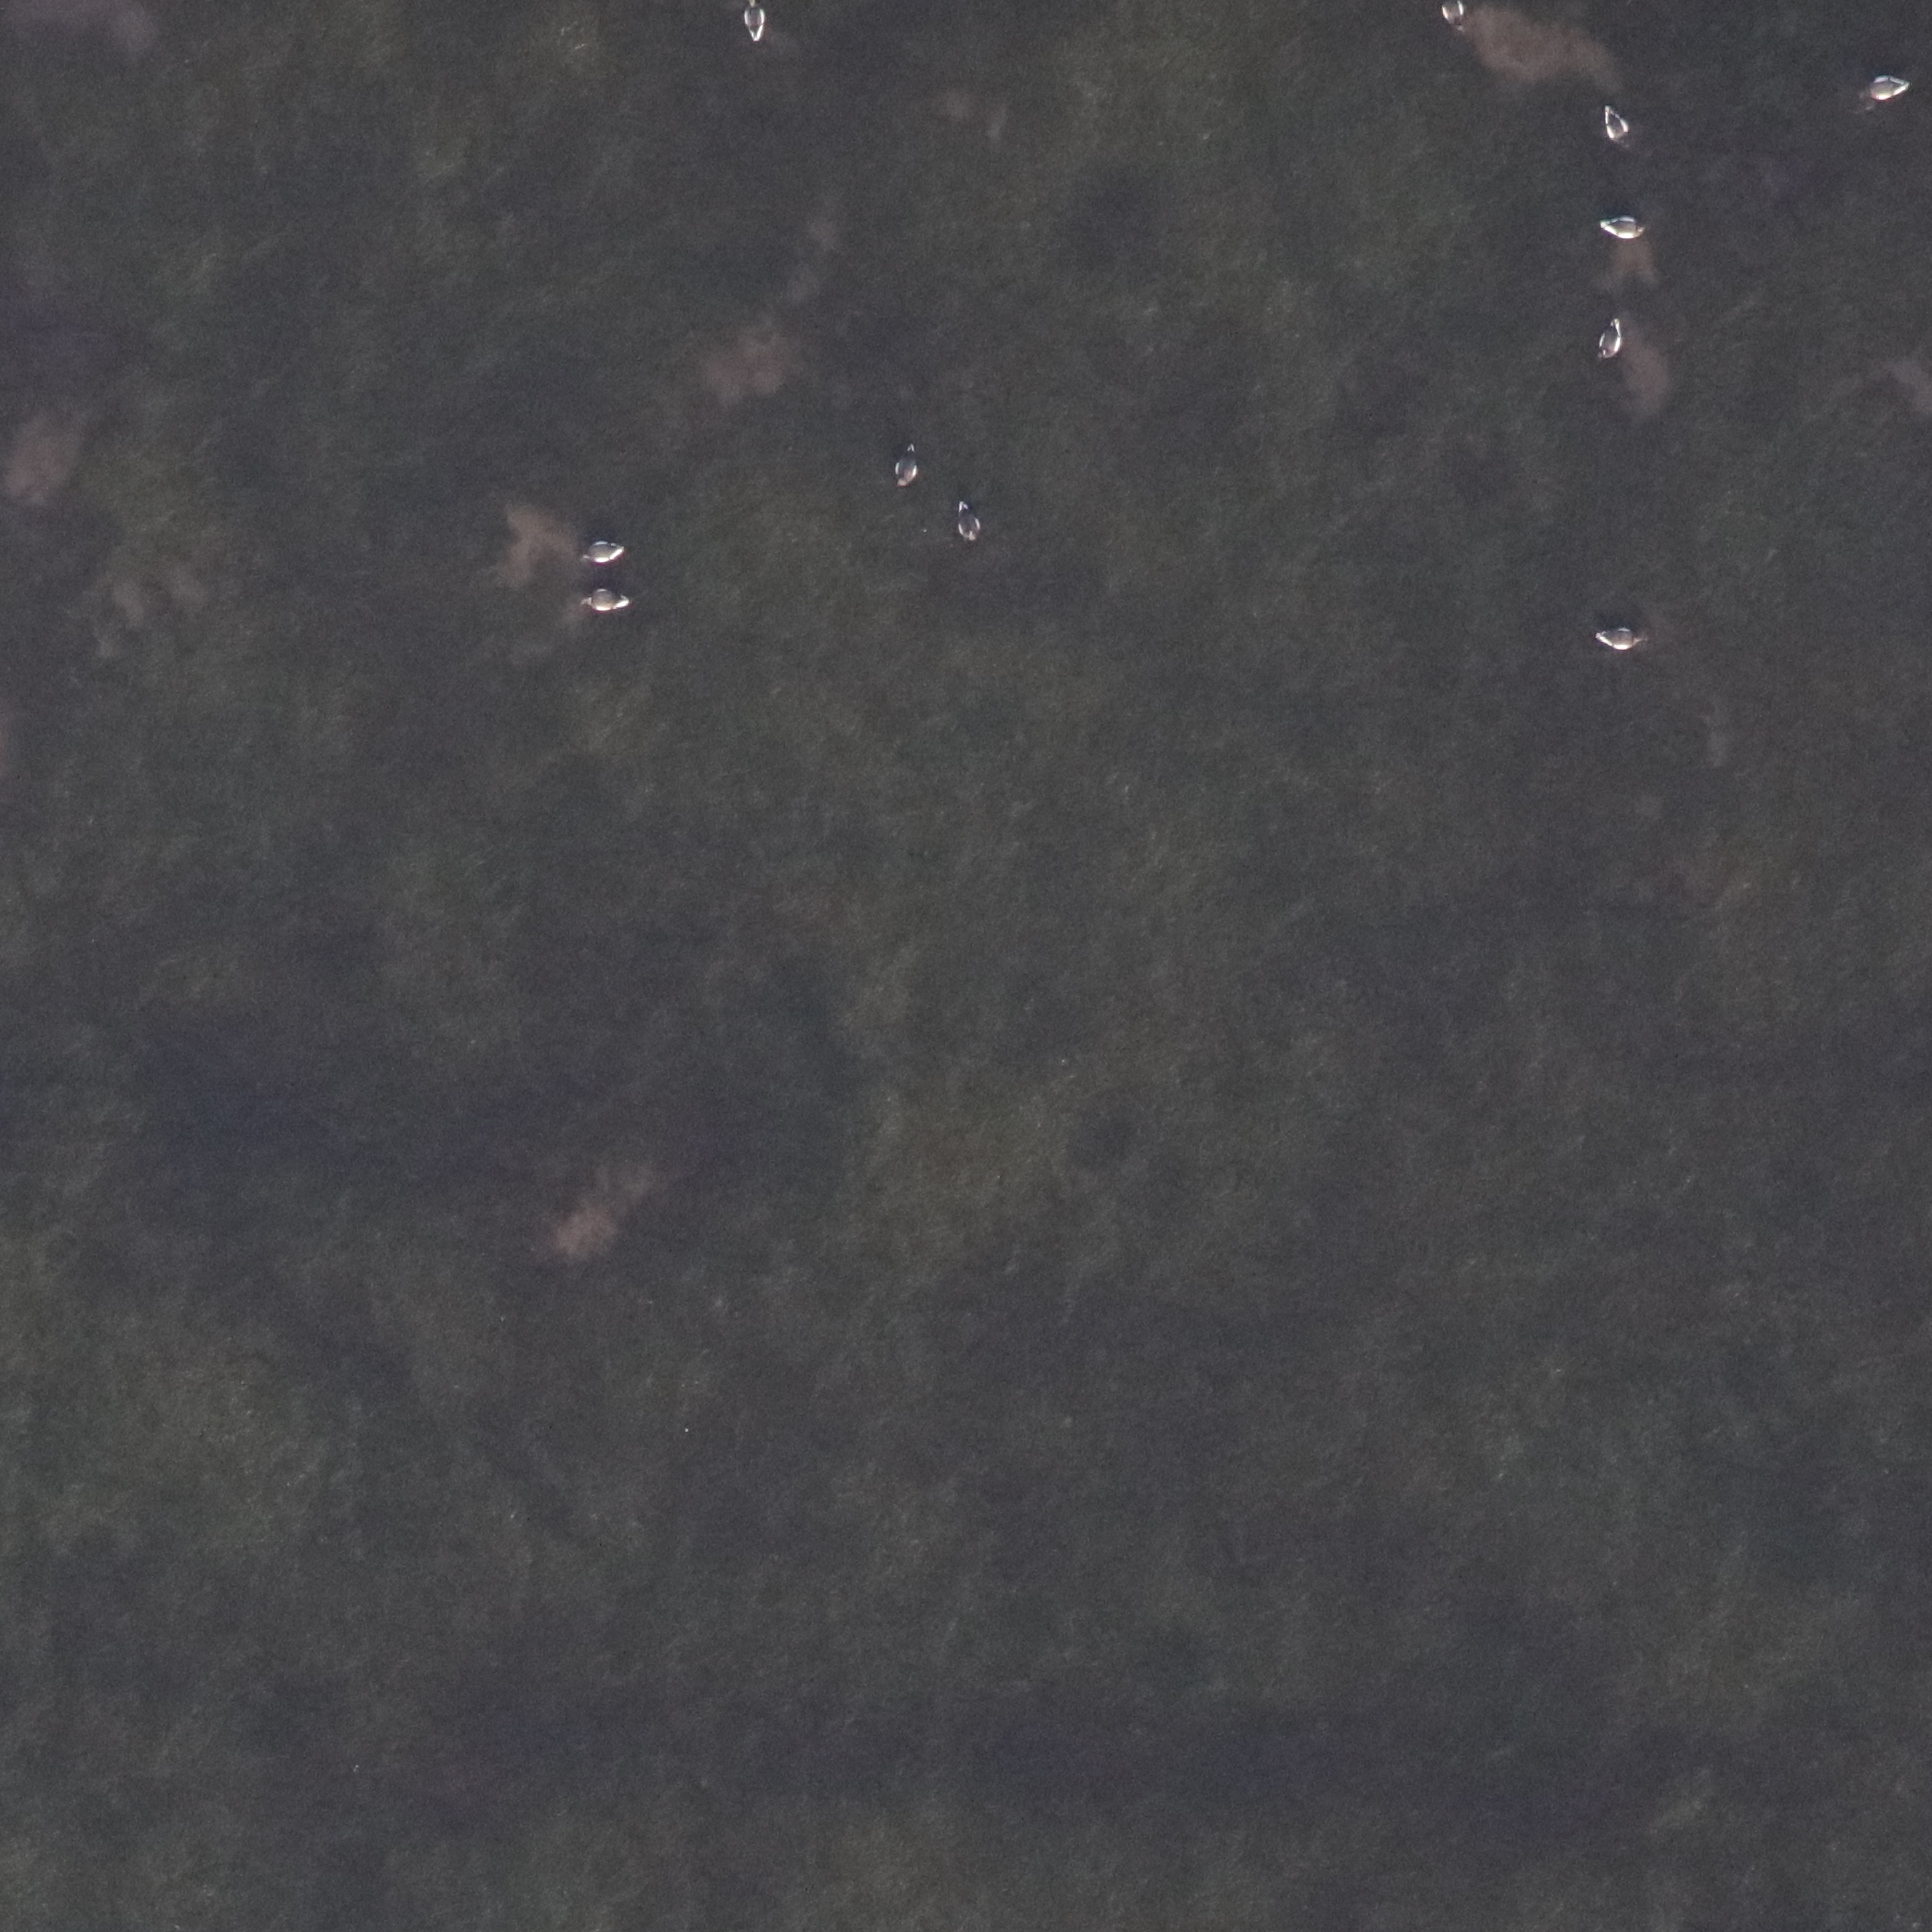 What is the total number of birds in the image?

11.